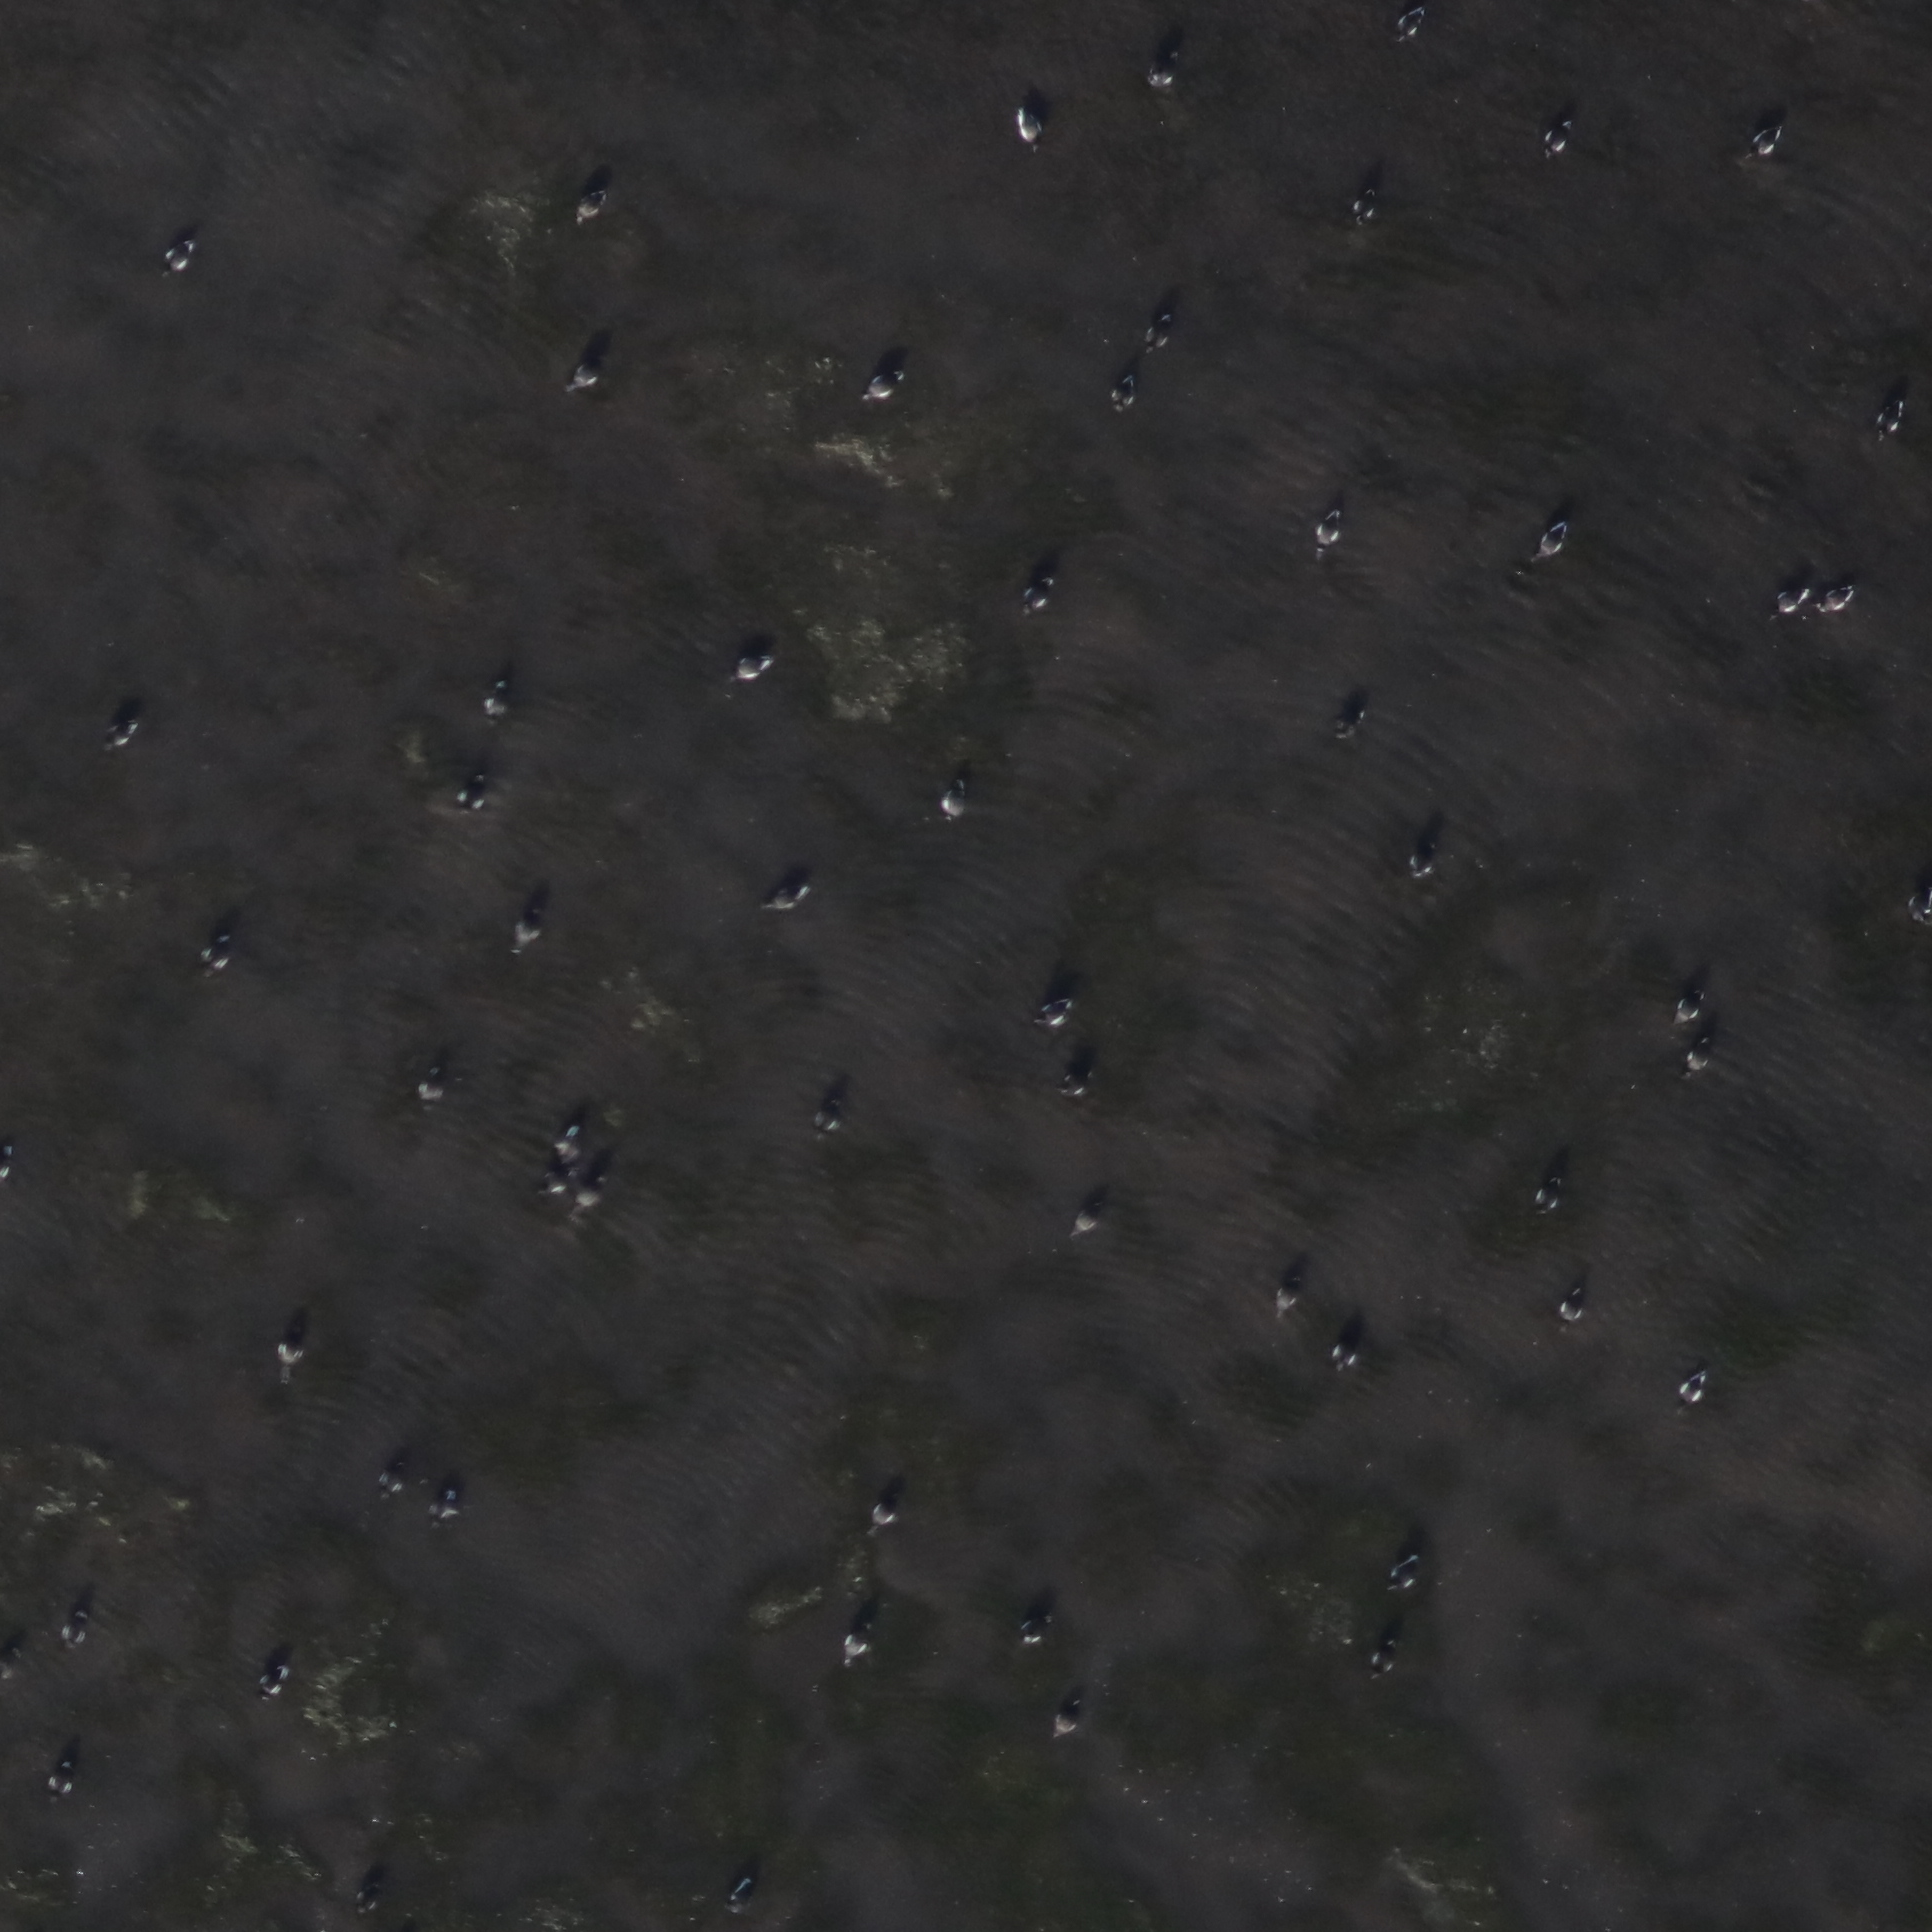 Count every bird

59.